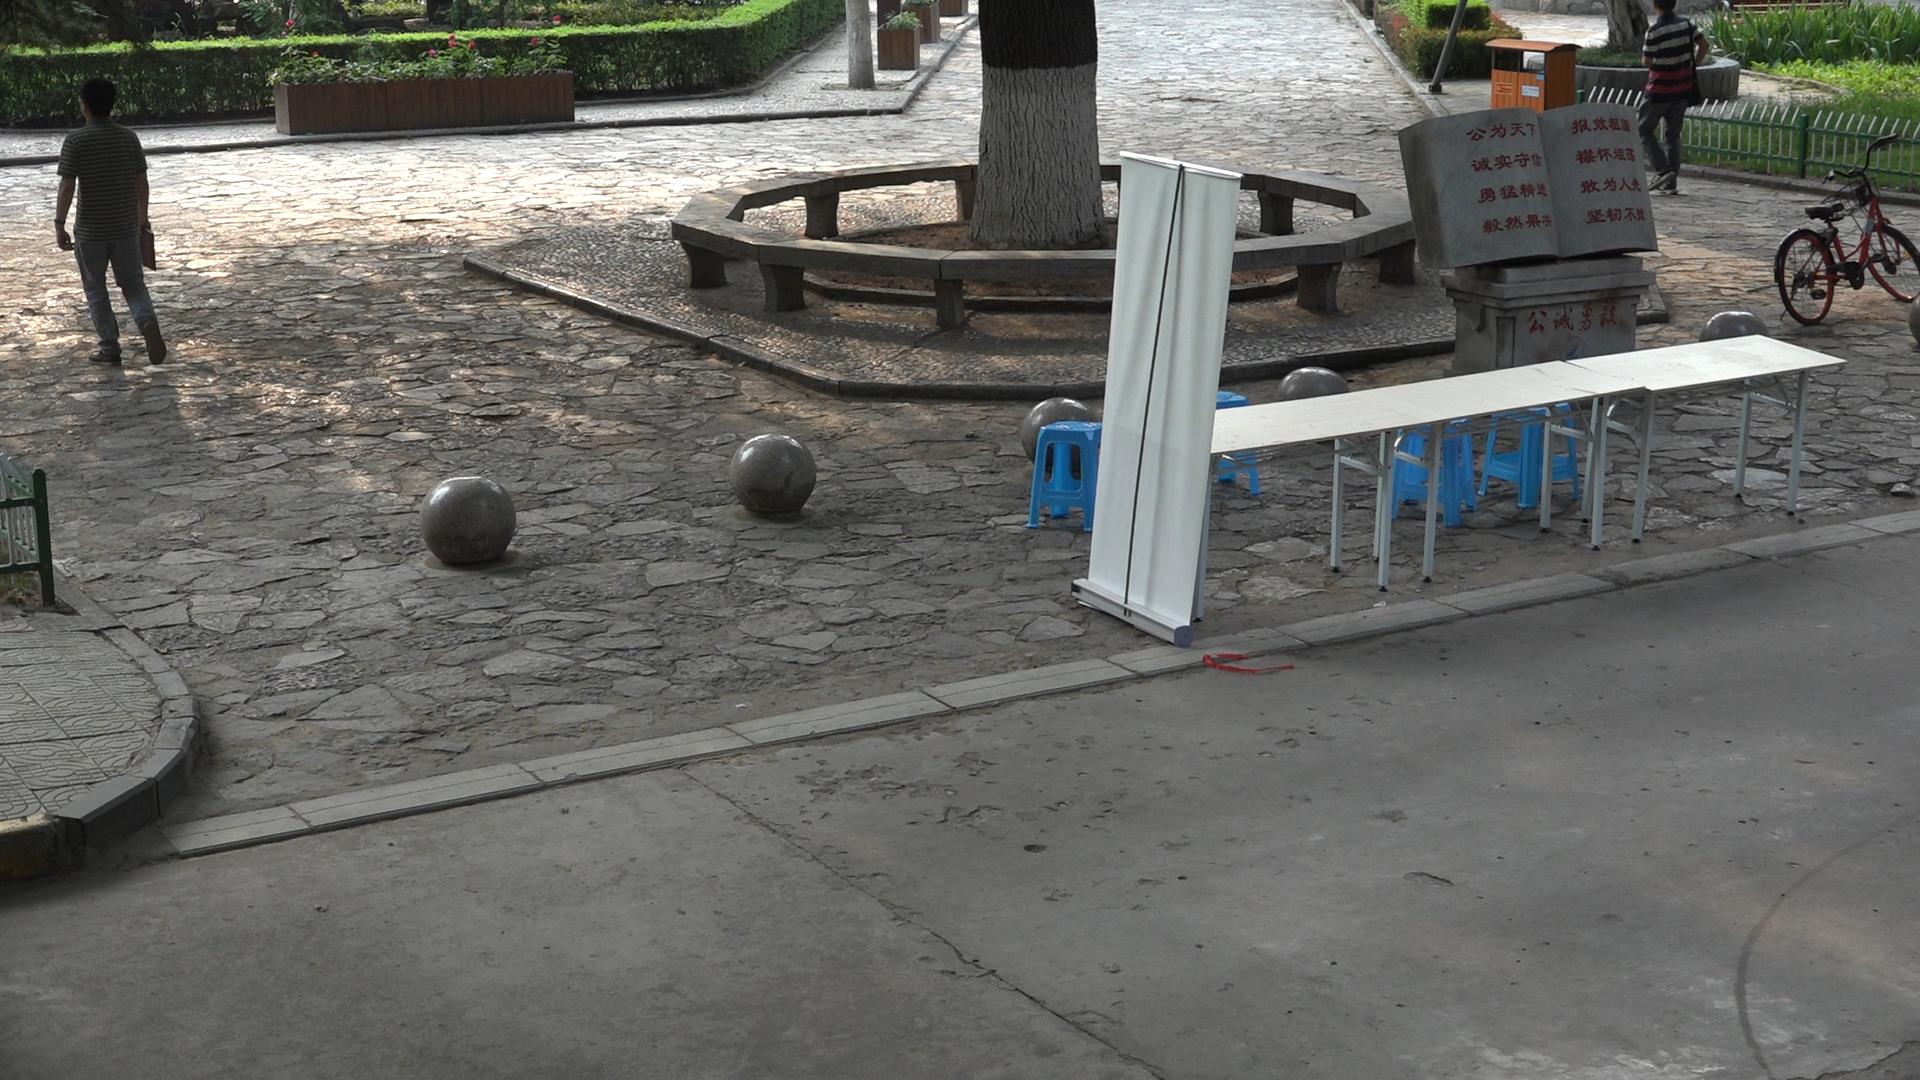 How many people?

2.